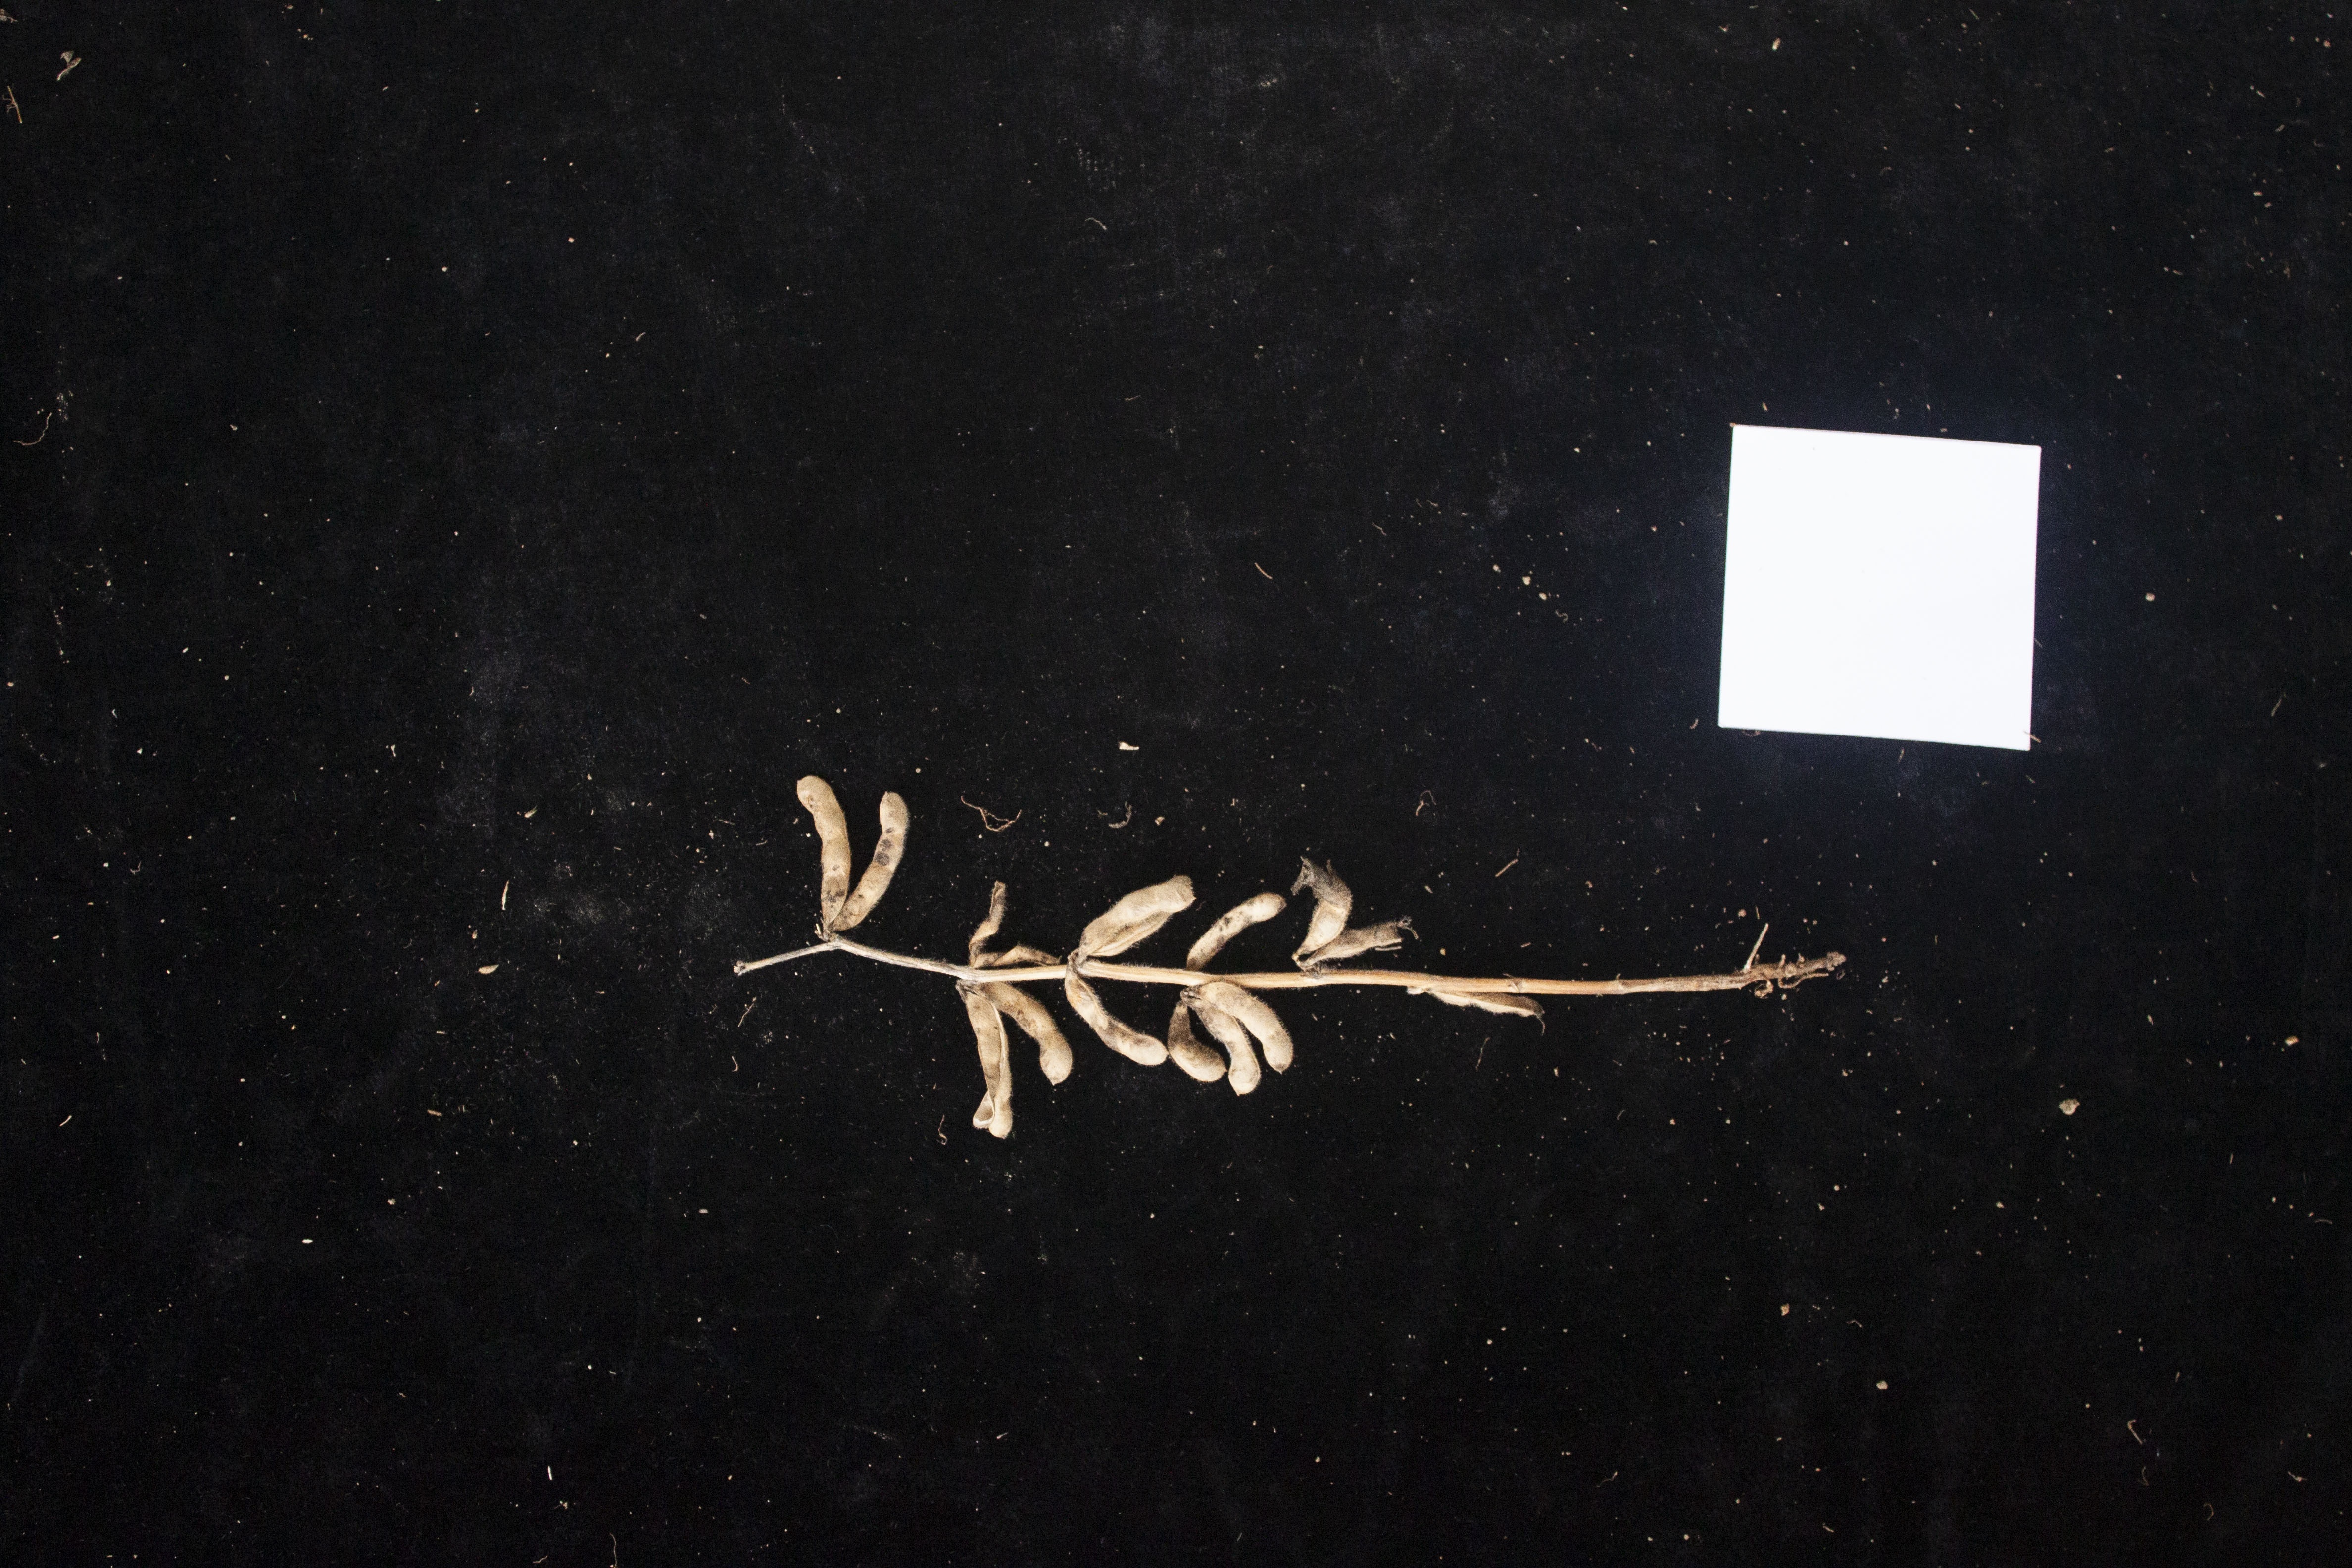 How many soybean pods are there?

13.